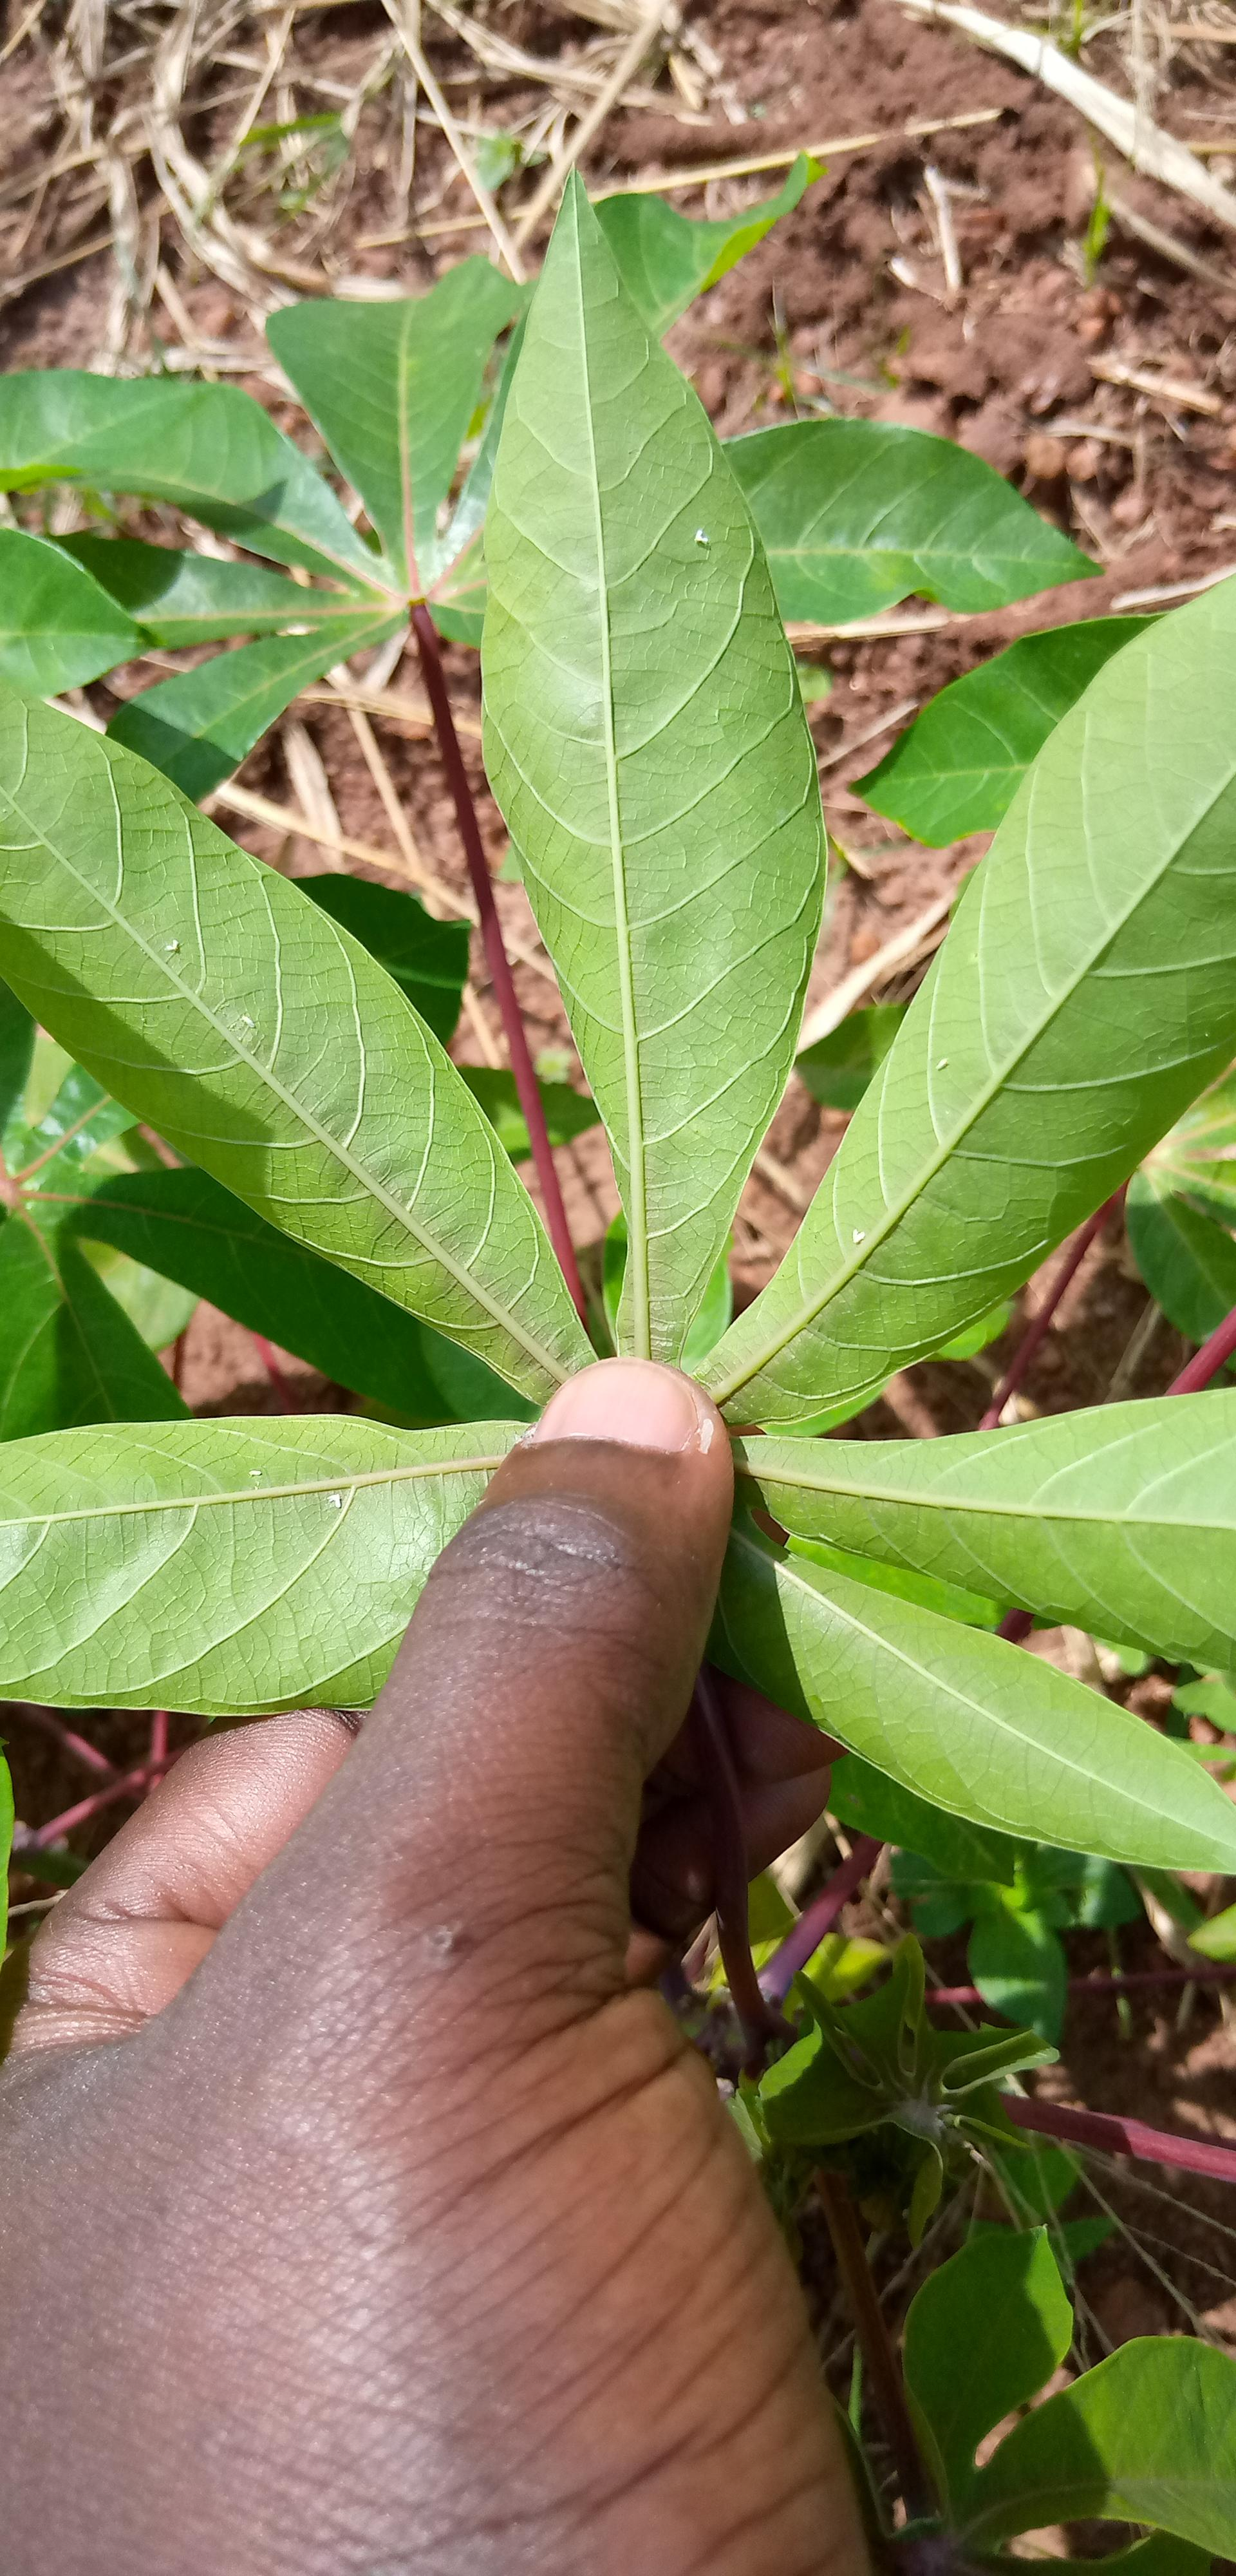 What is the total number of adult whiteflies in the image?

7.